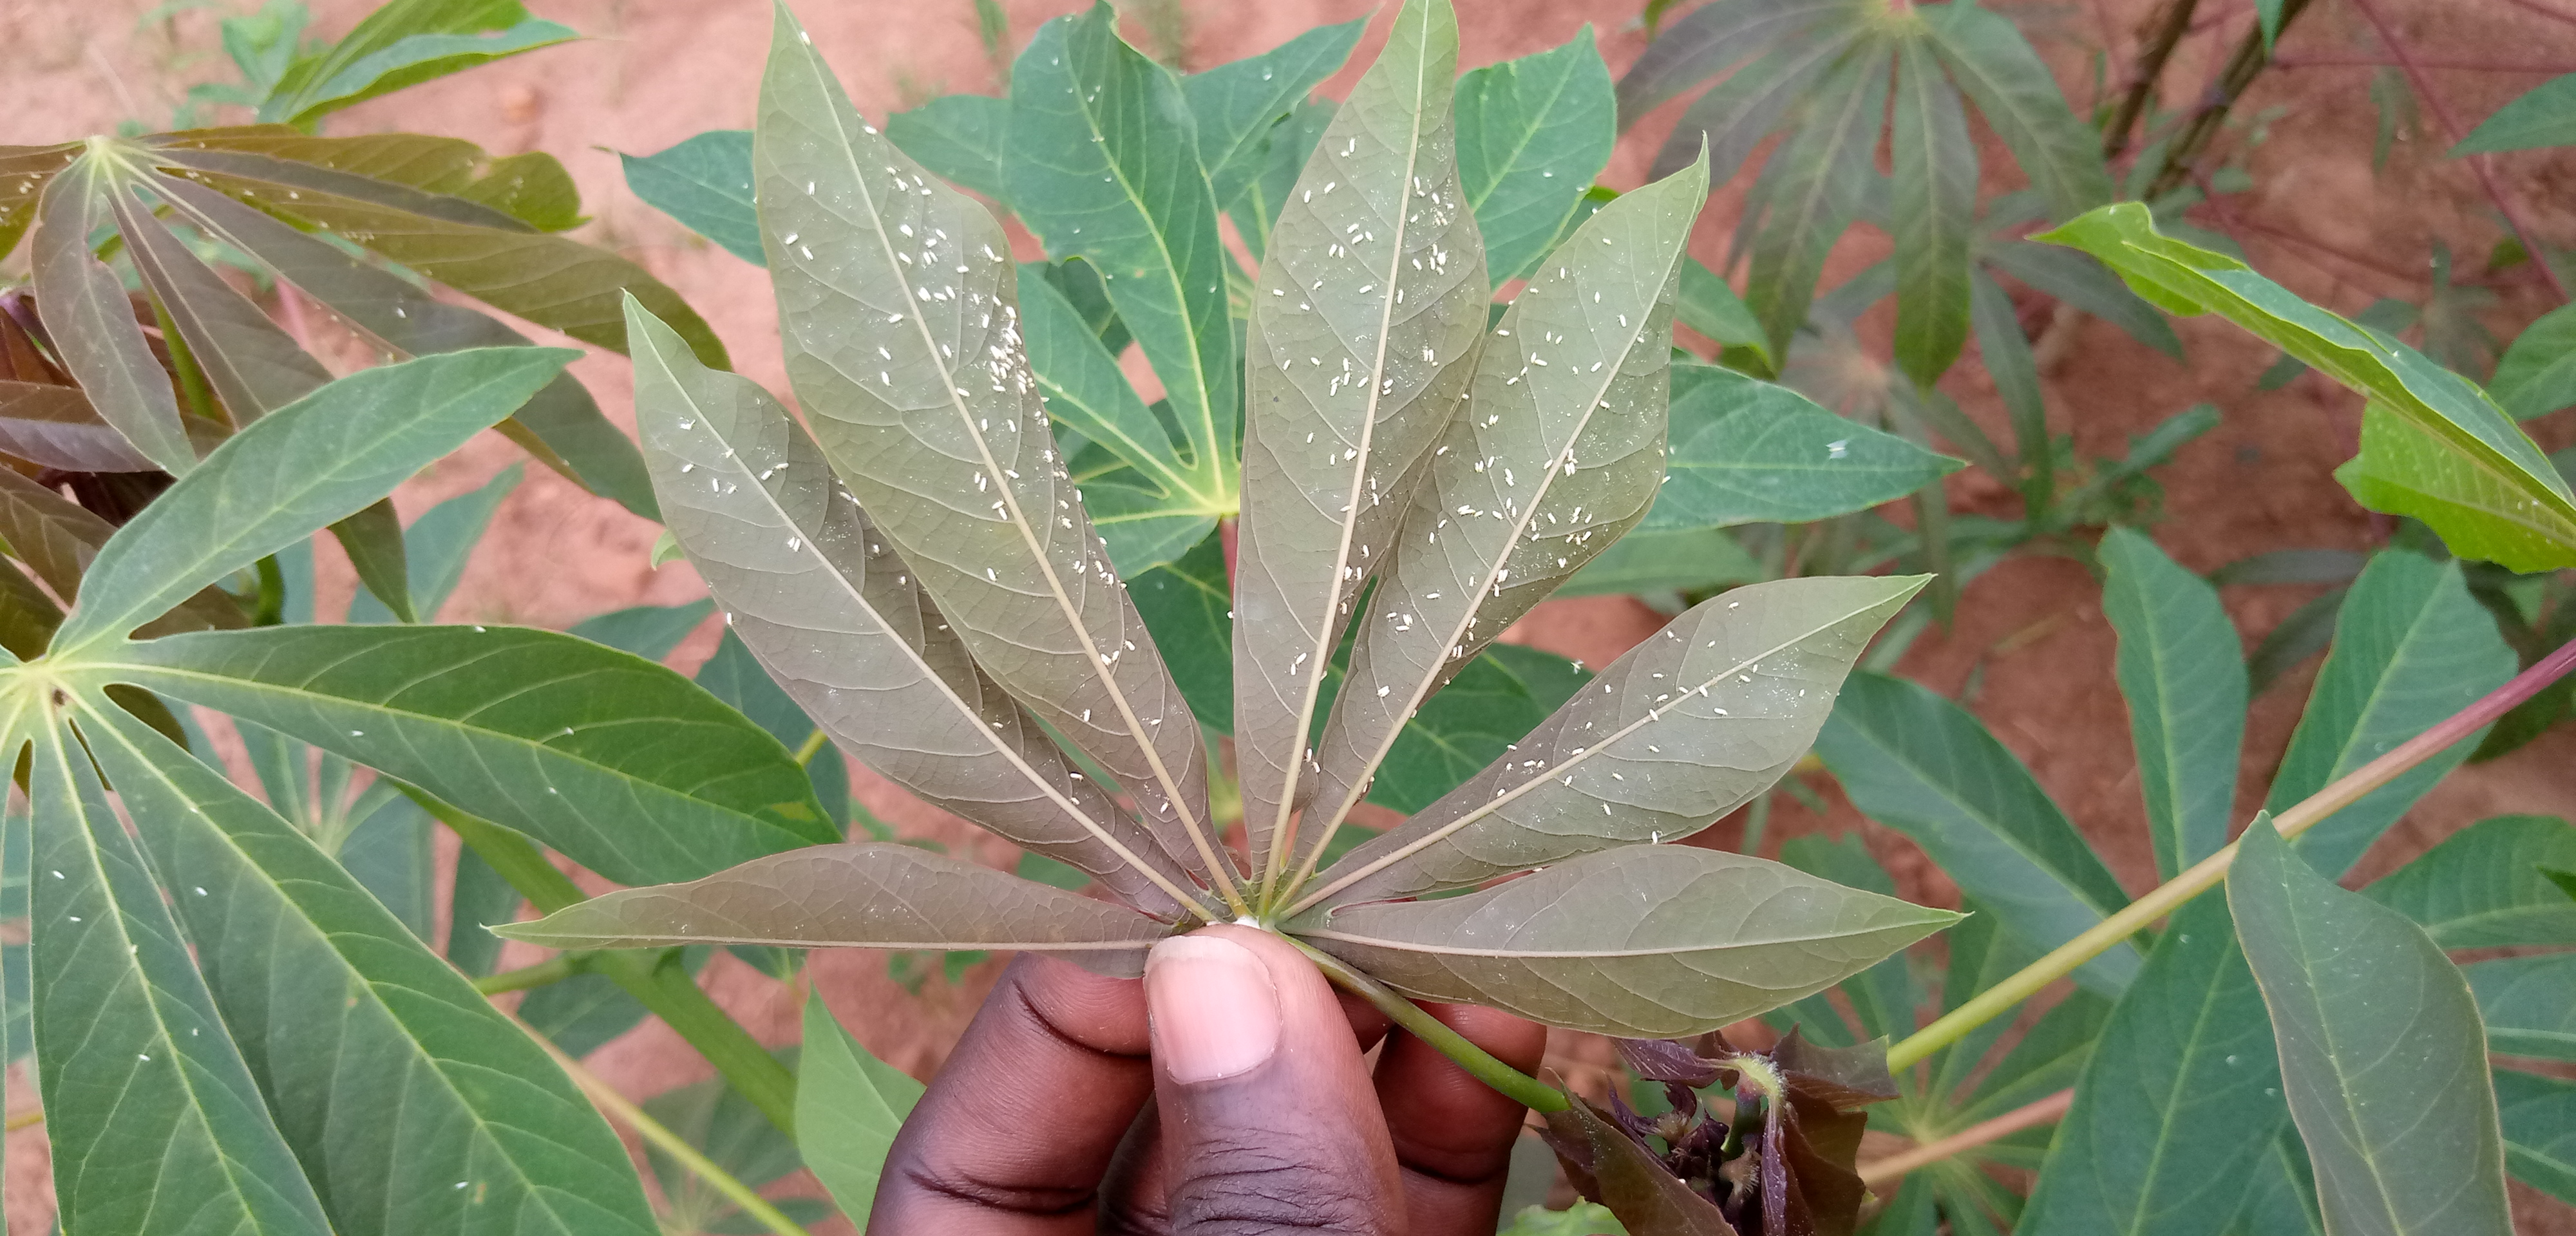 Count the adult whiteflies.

218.